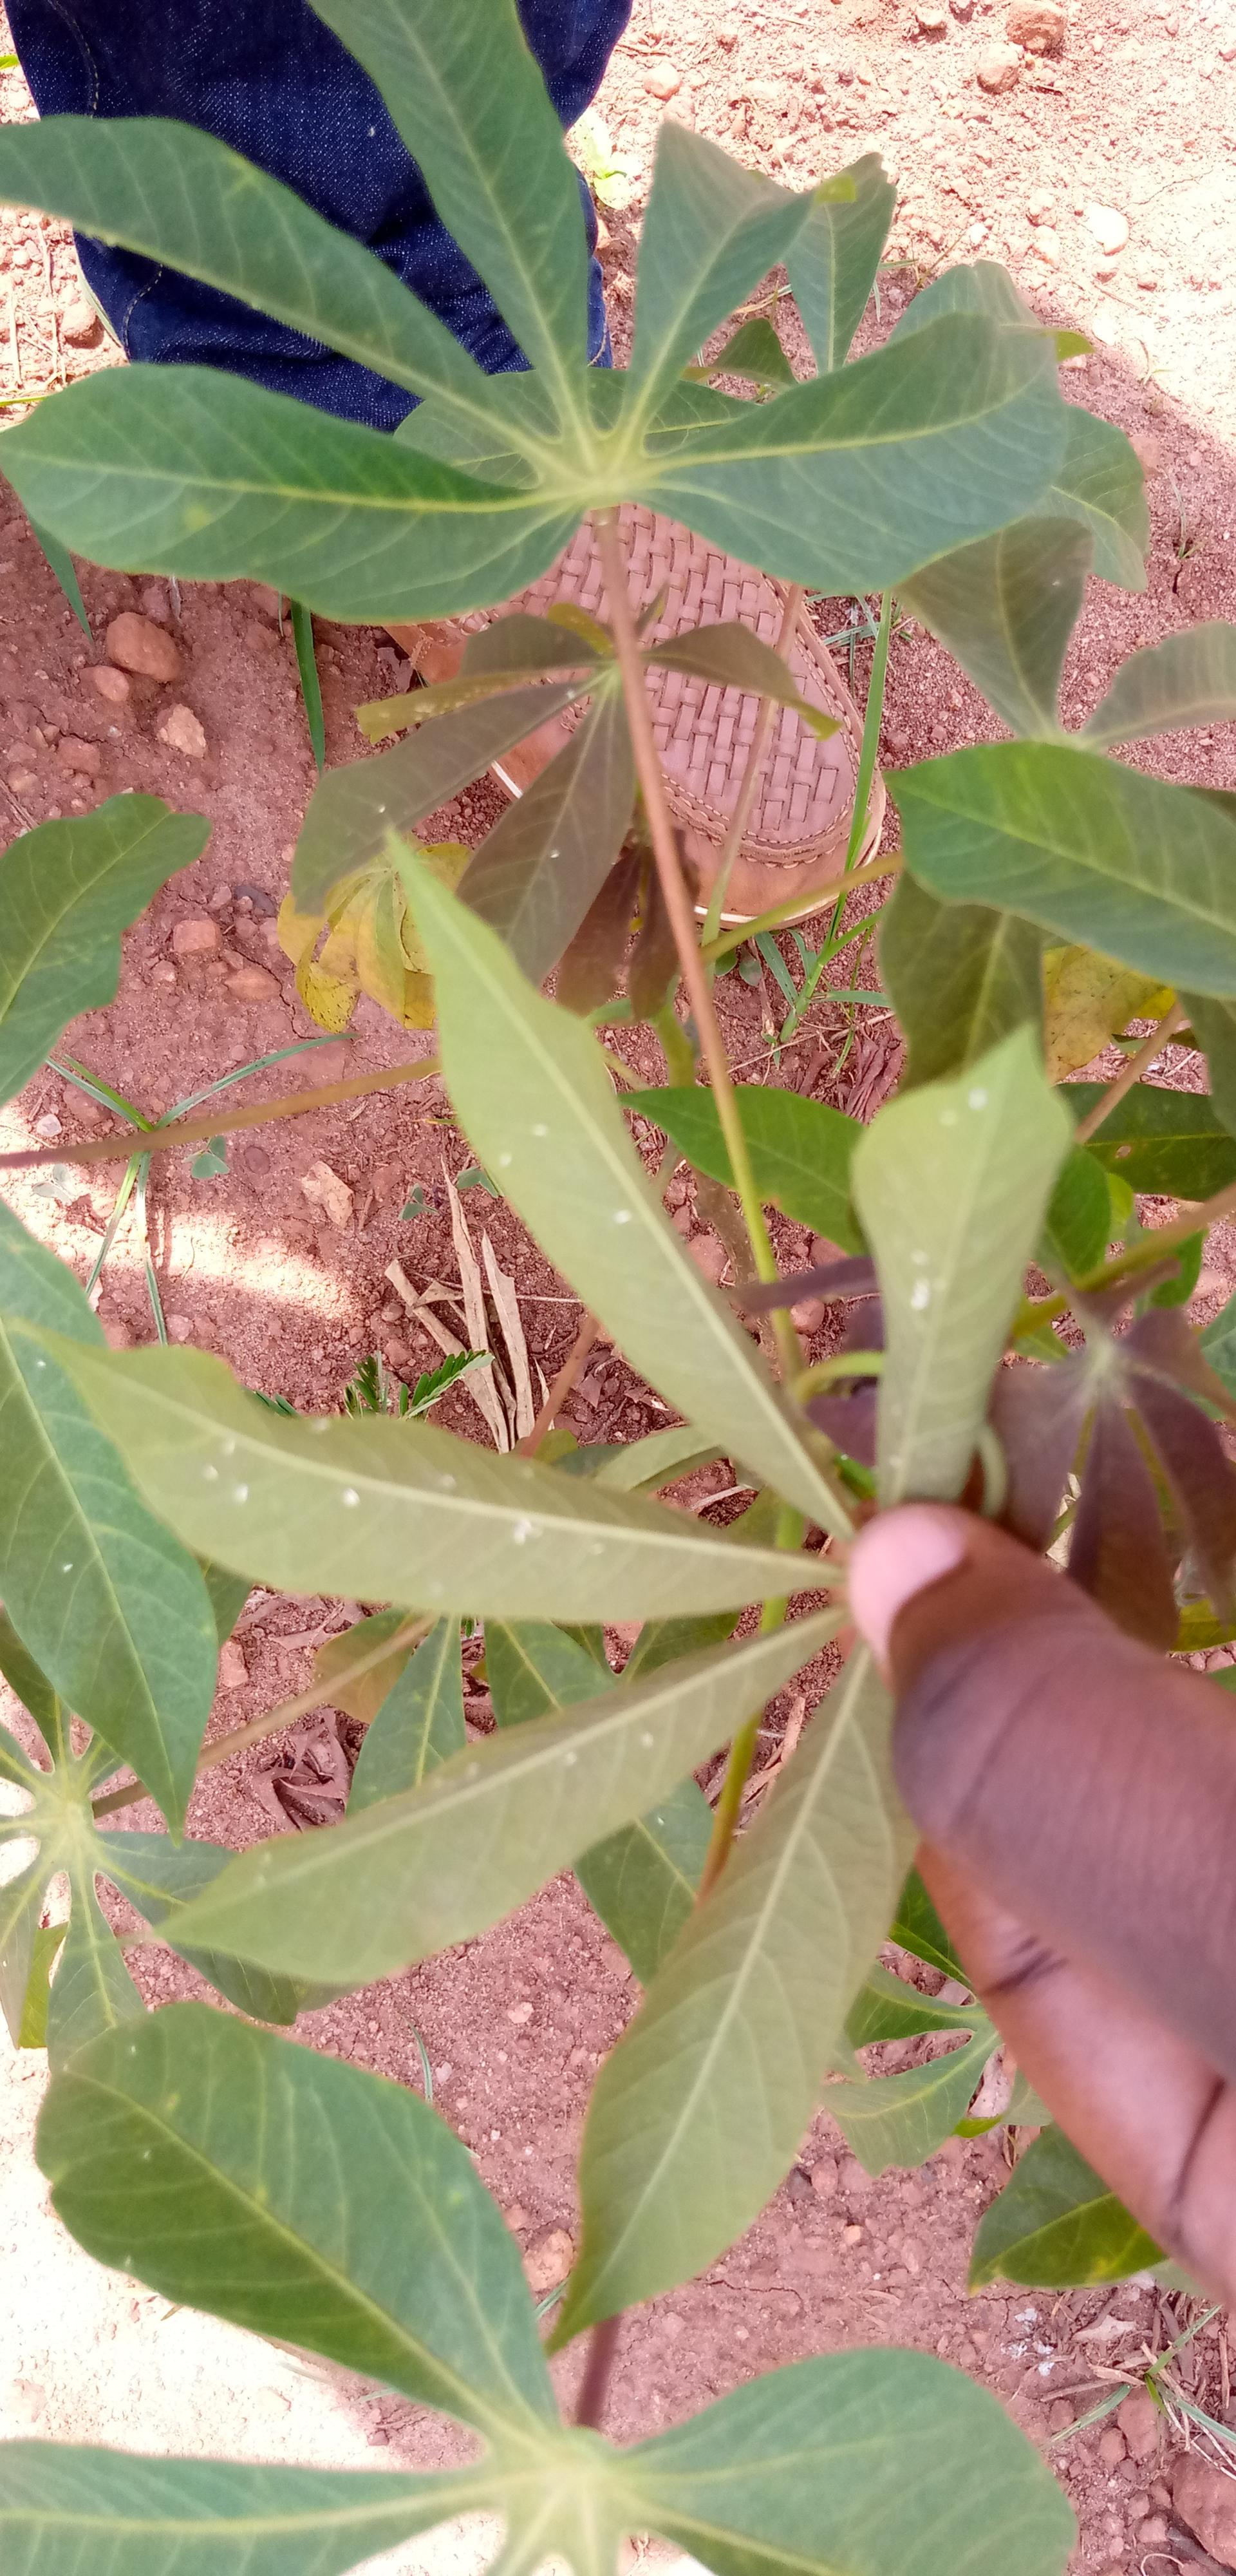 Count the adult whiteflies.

1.